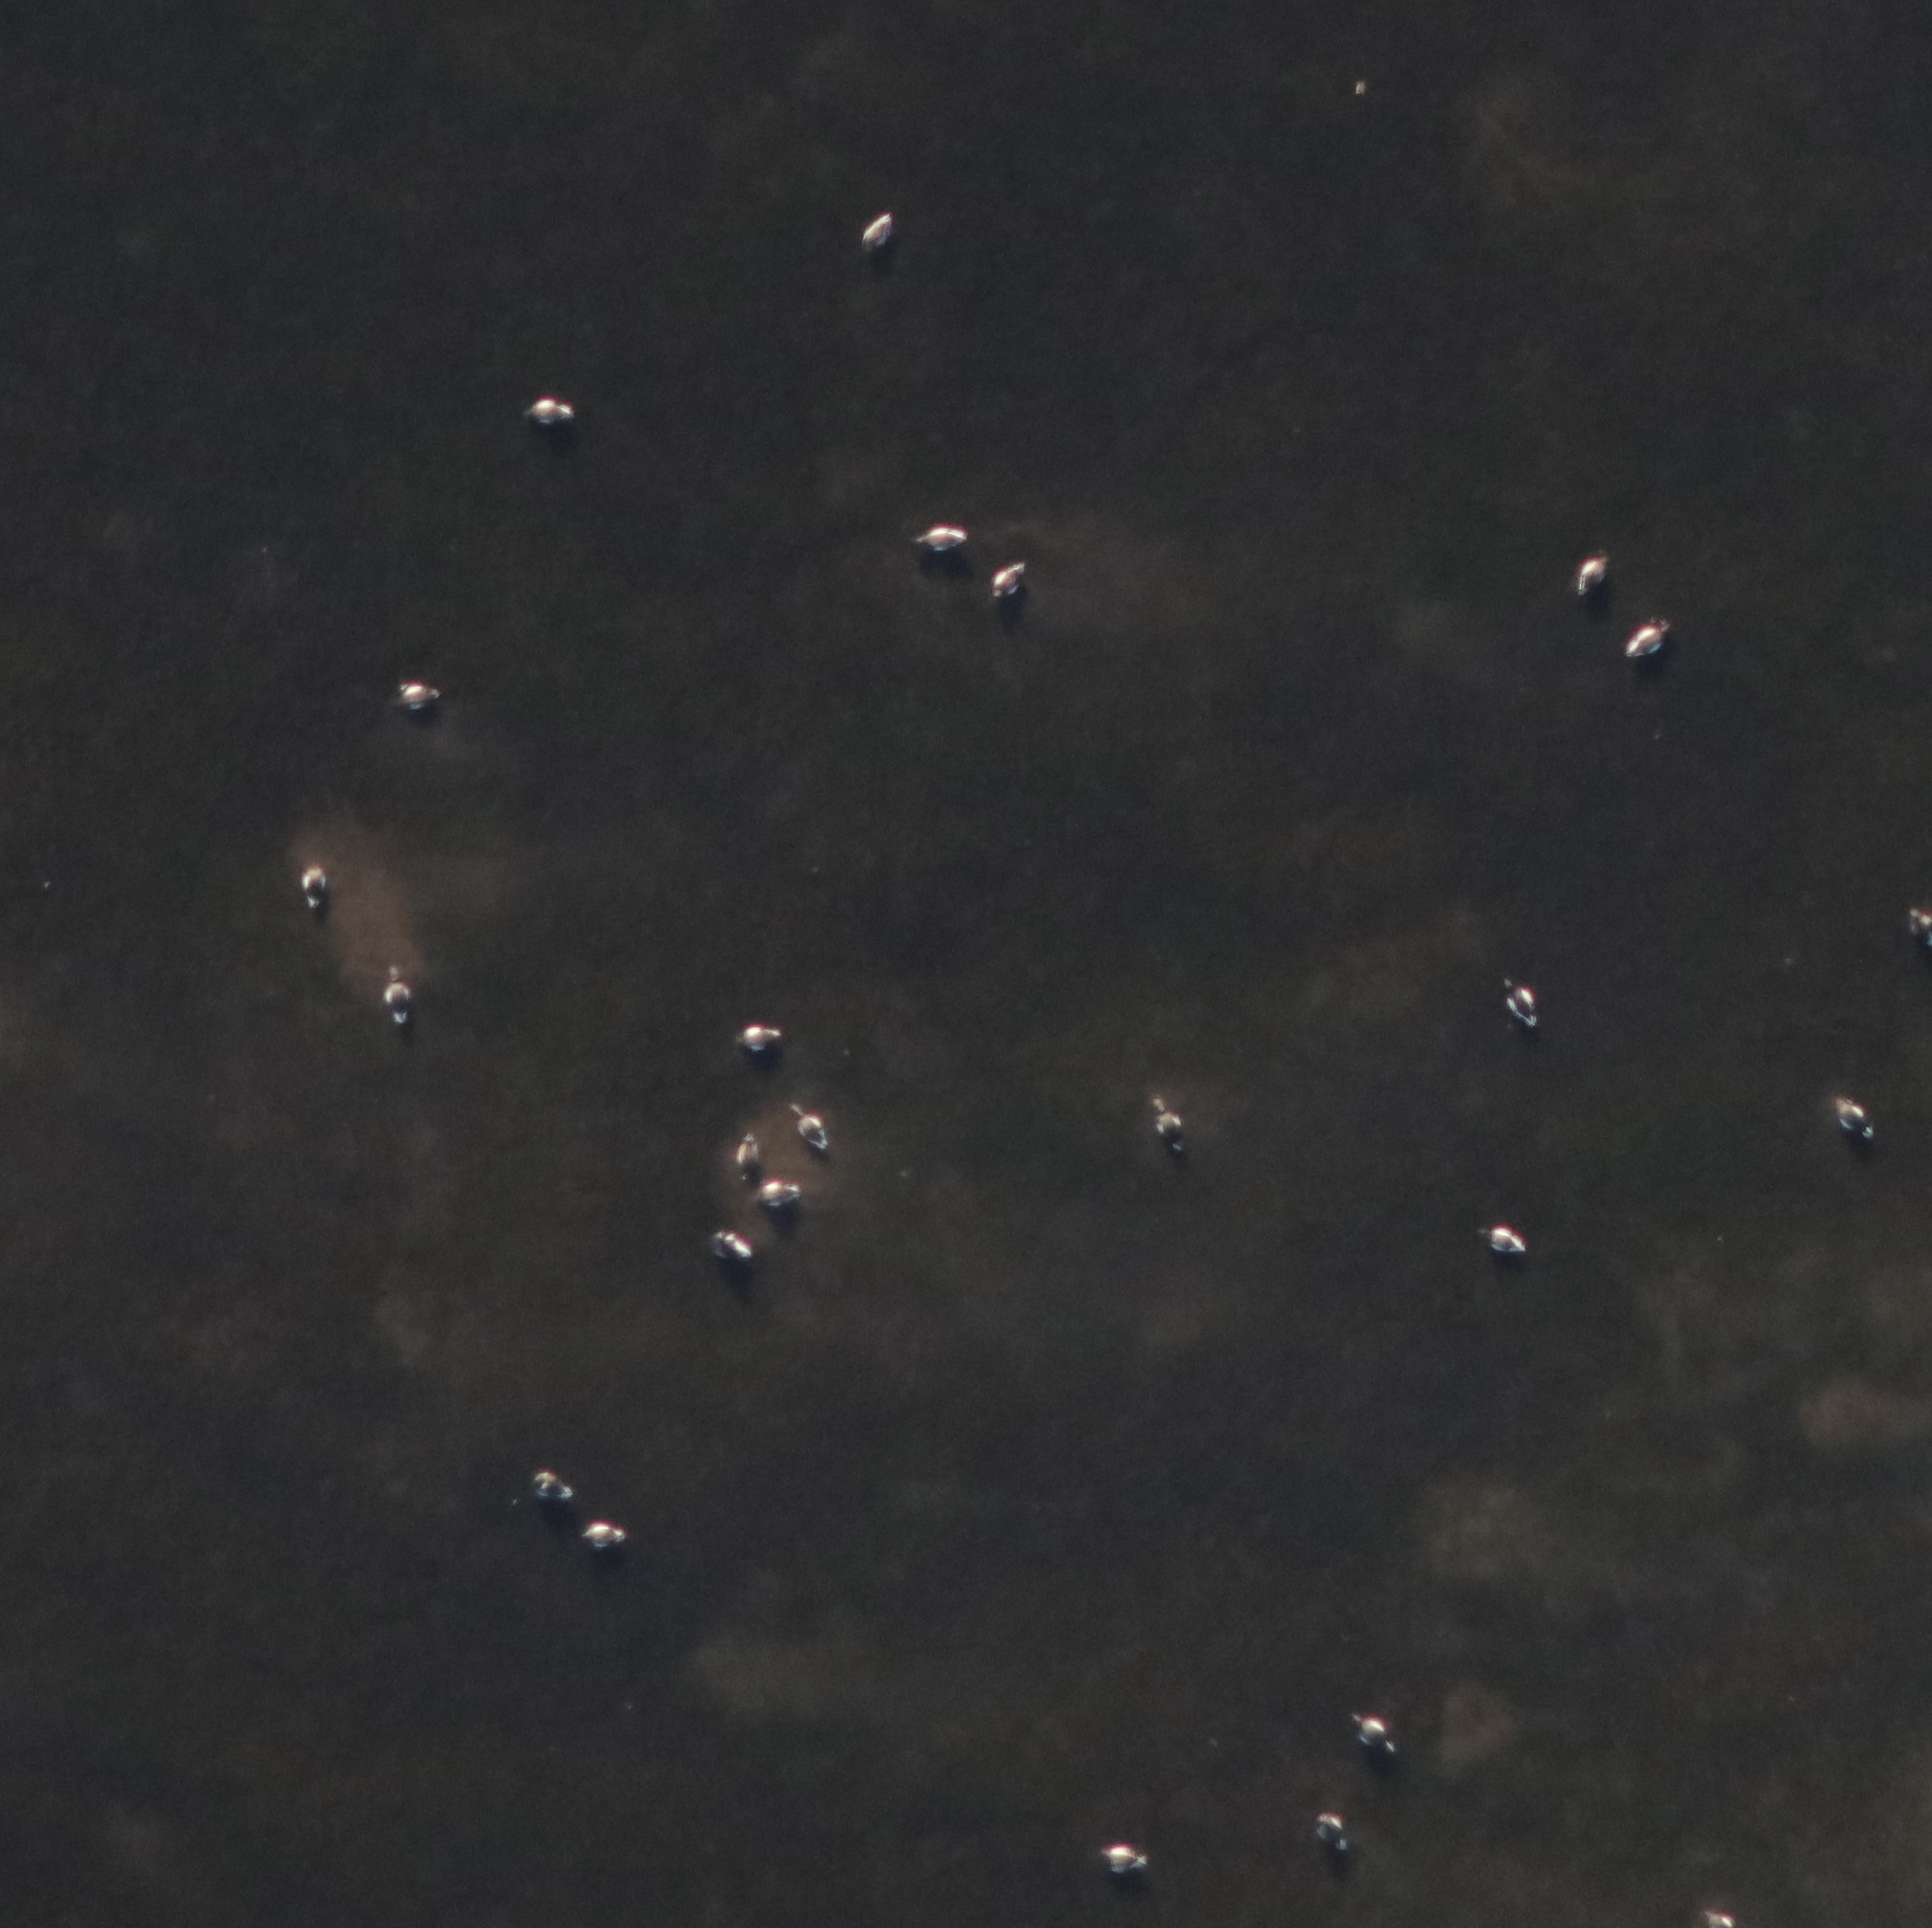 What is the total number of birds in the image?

24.